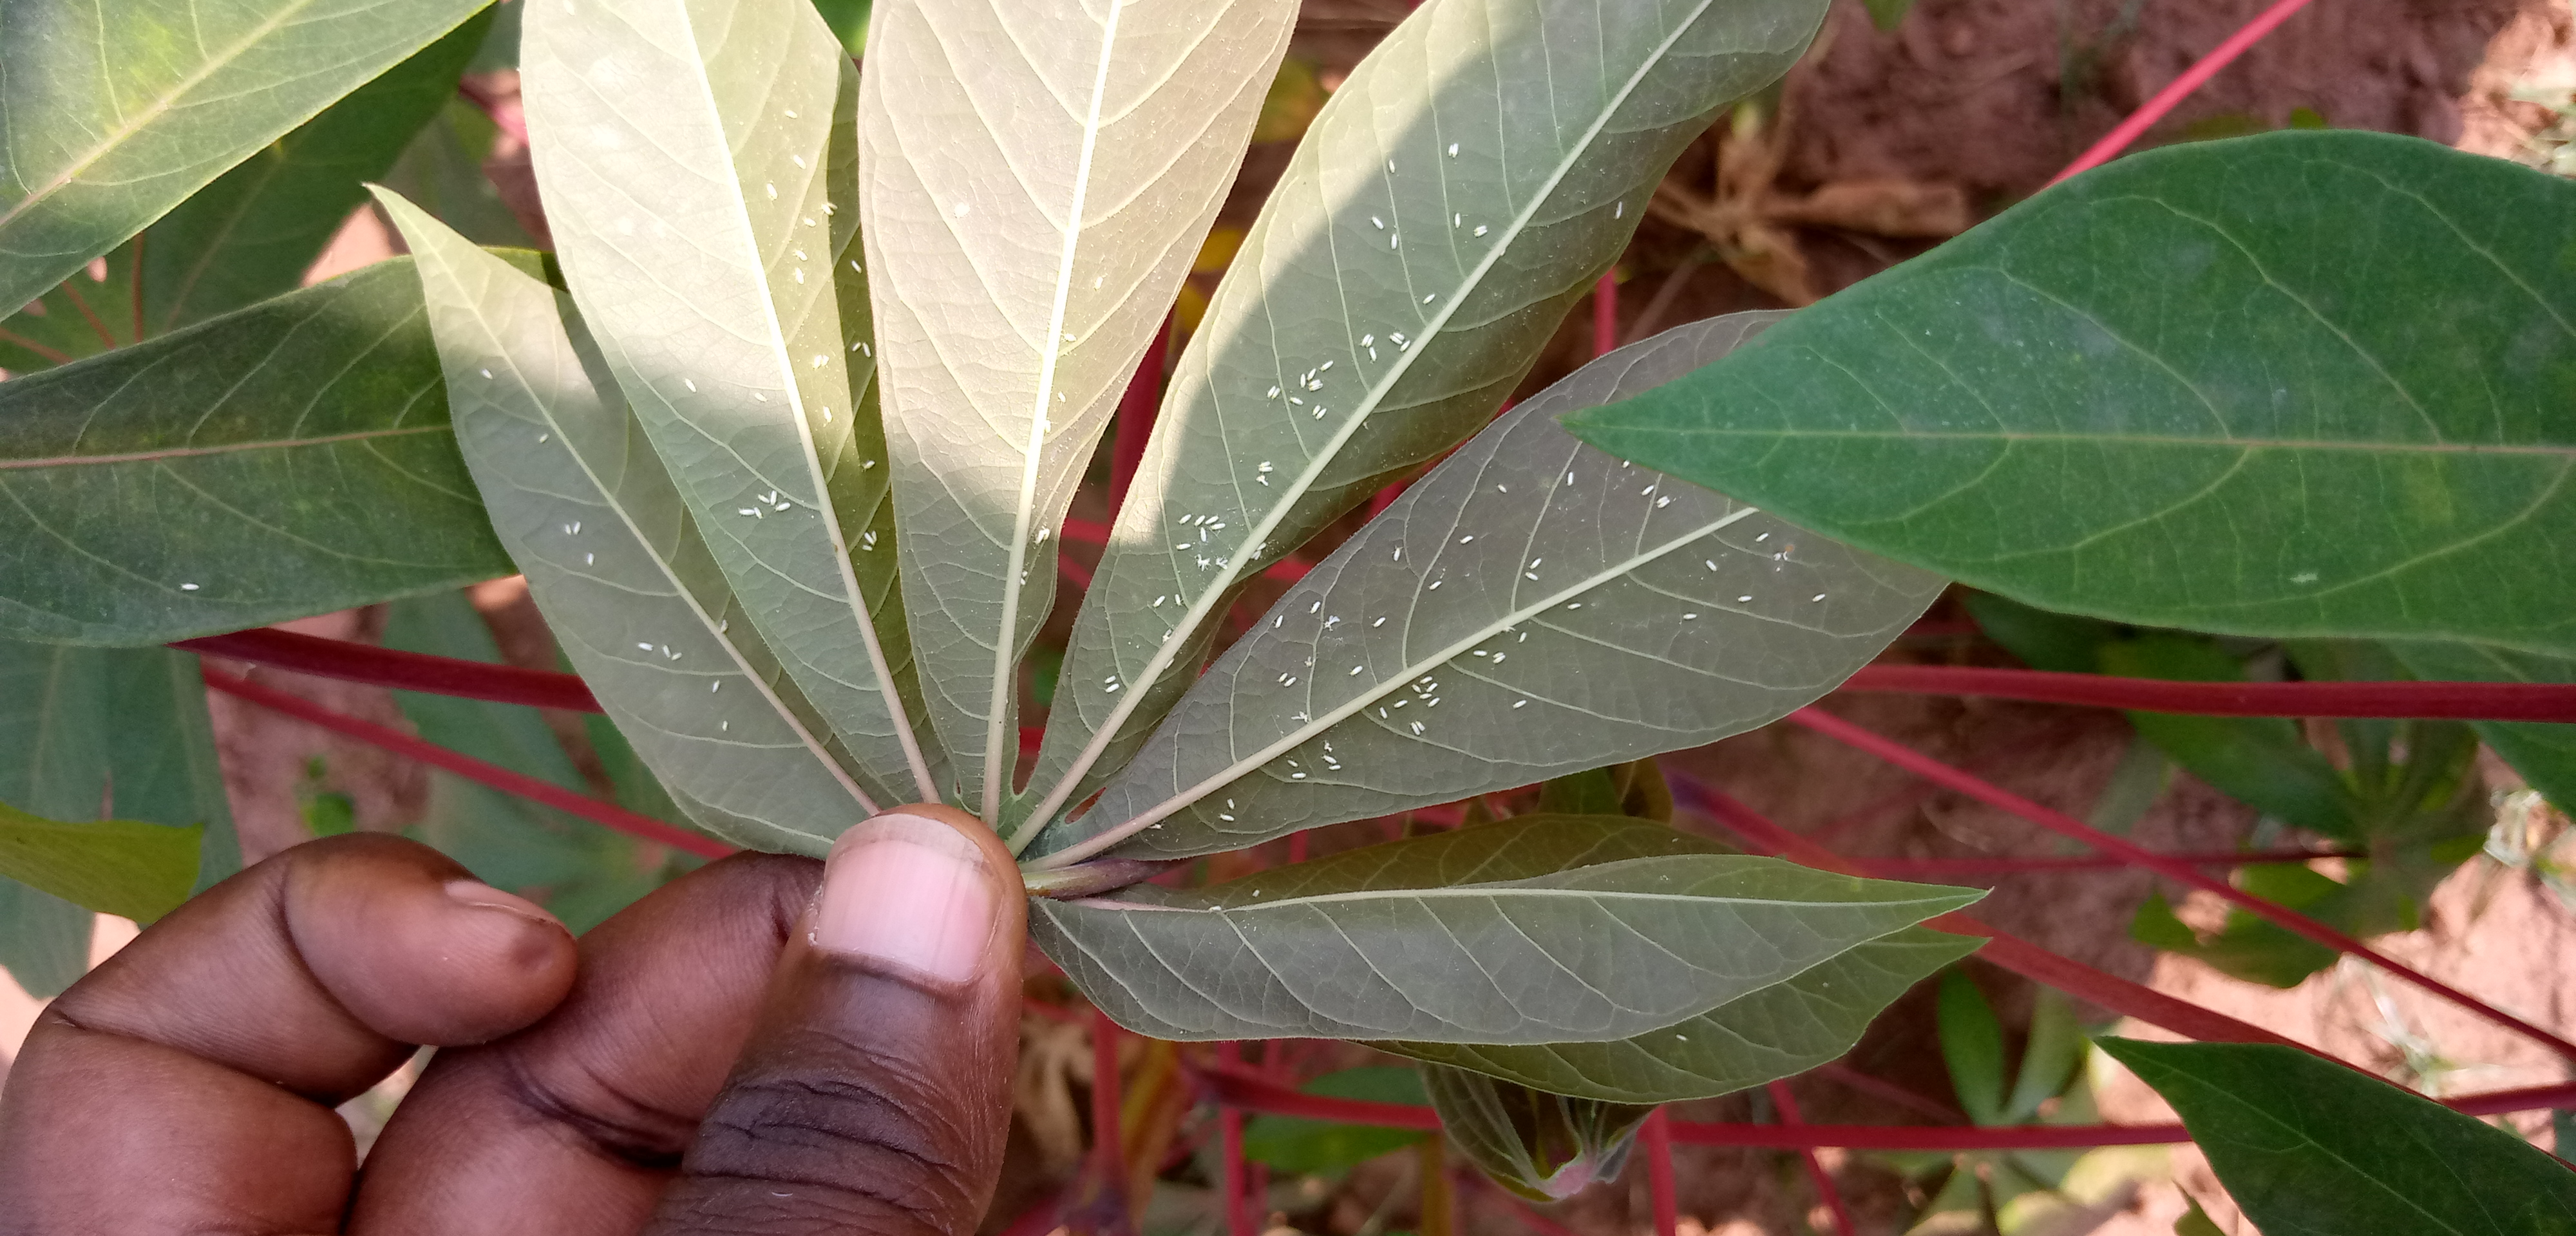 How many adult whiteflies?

133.